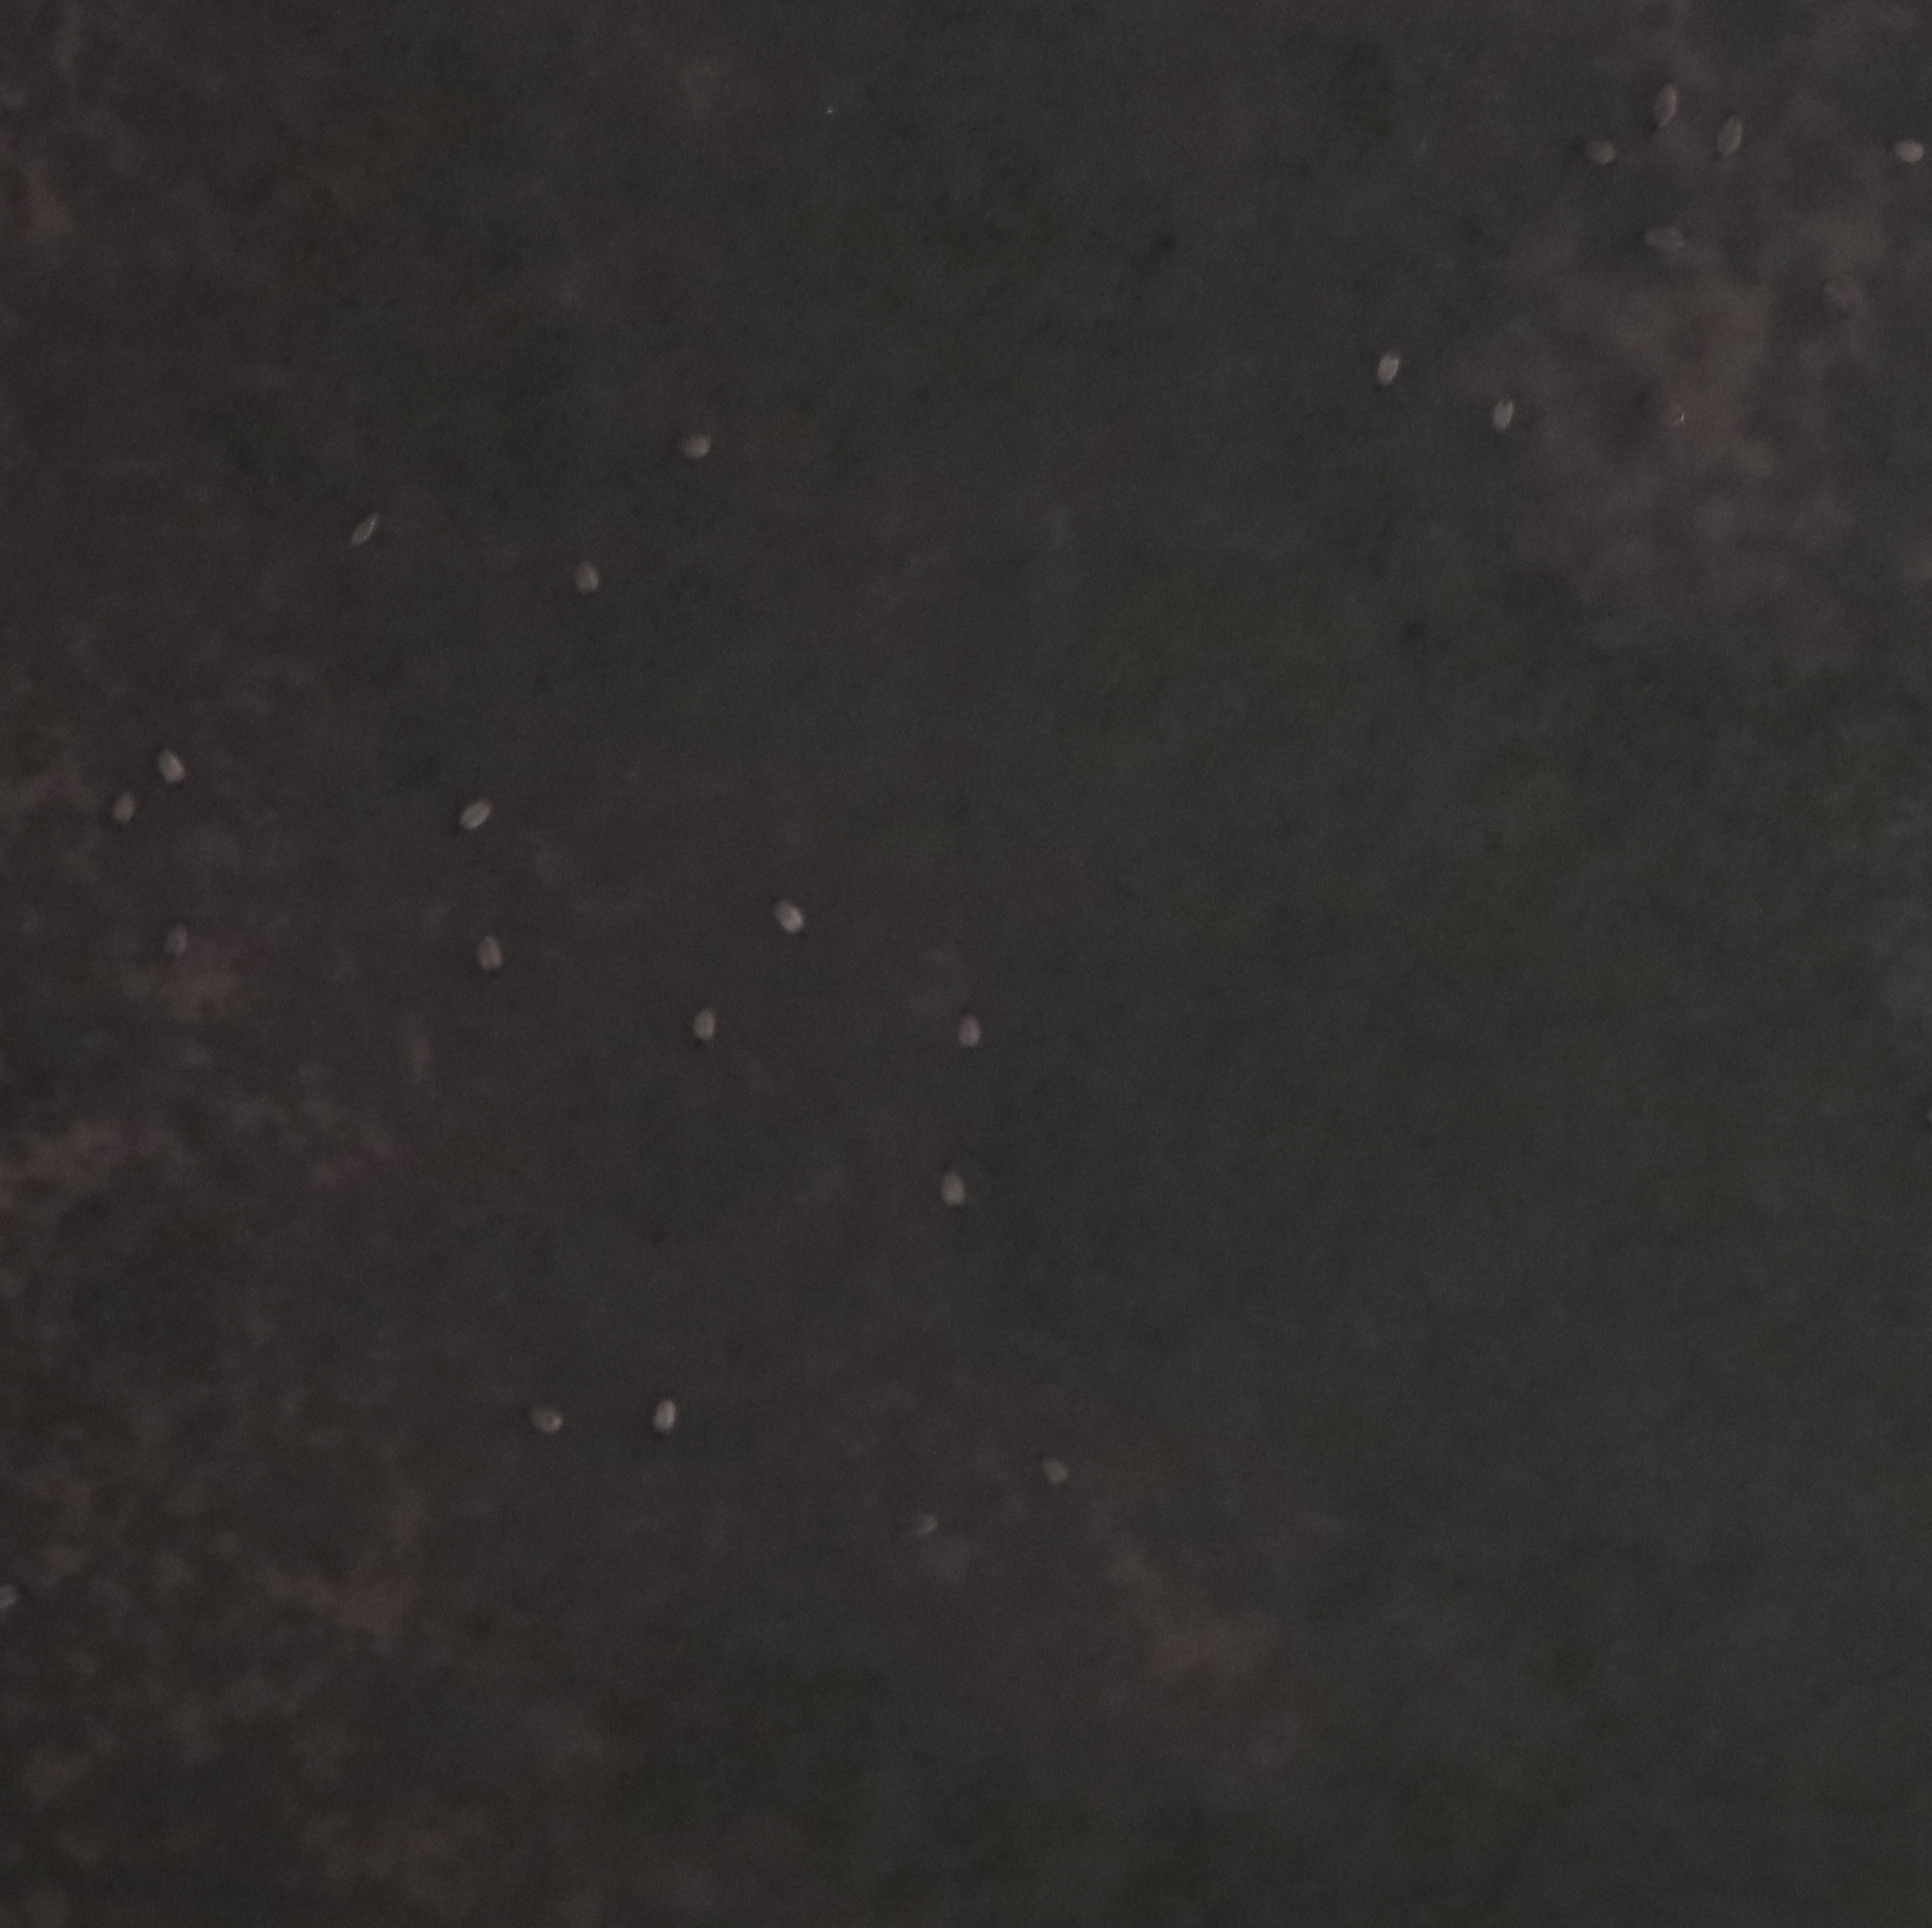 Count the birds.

22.